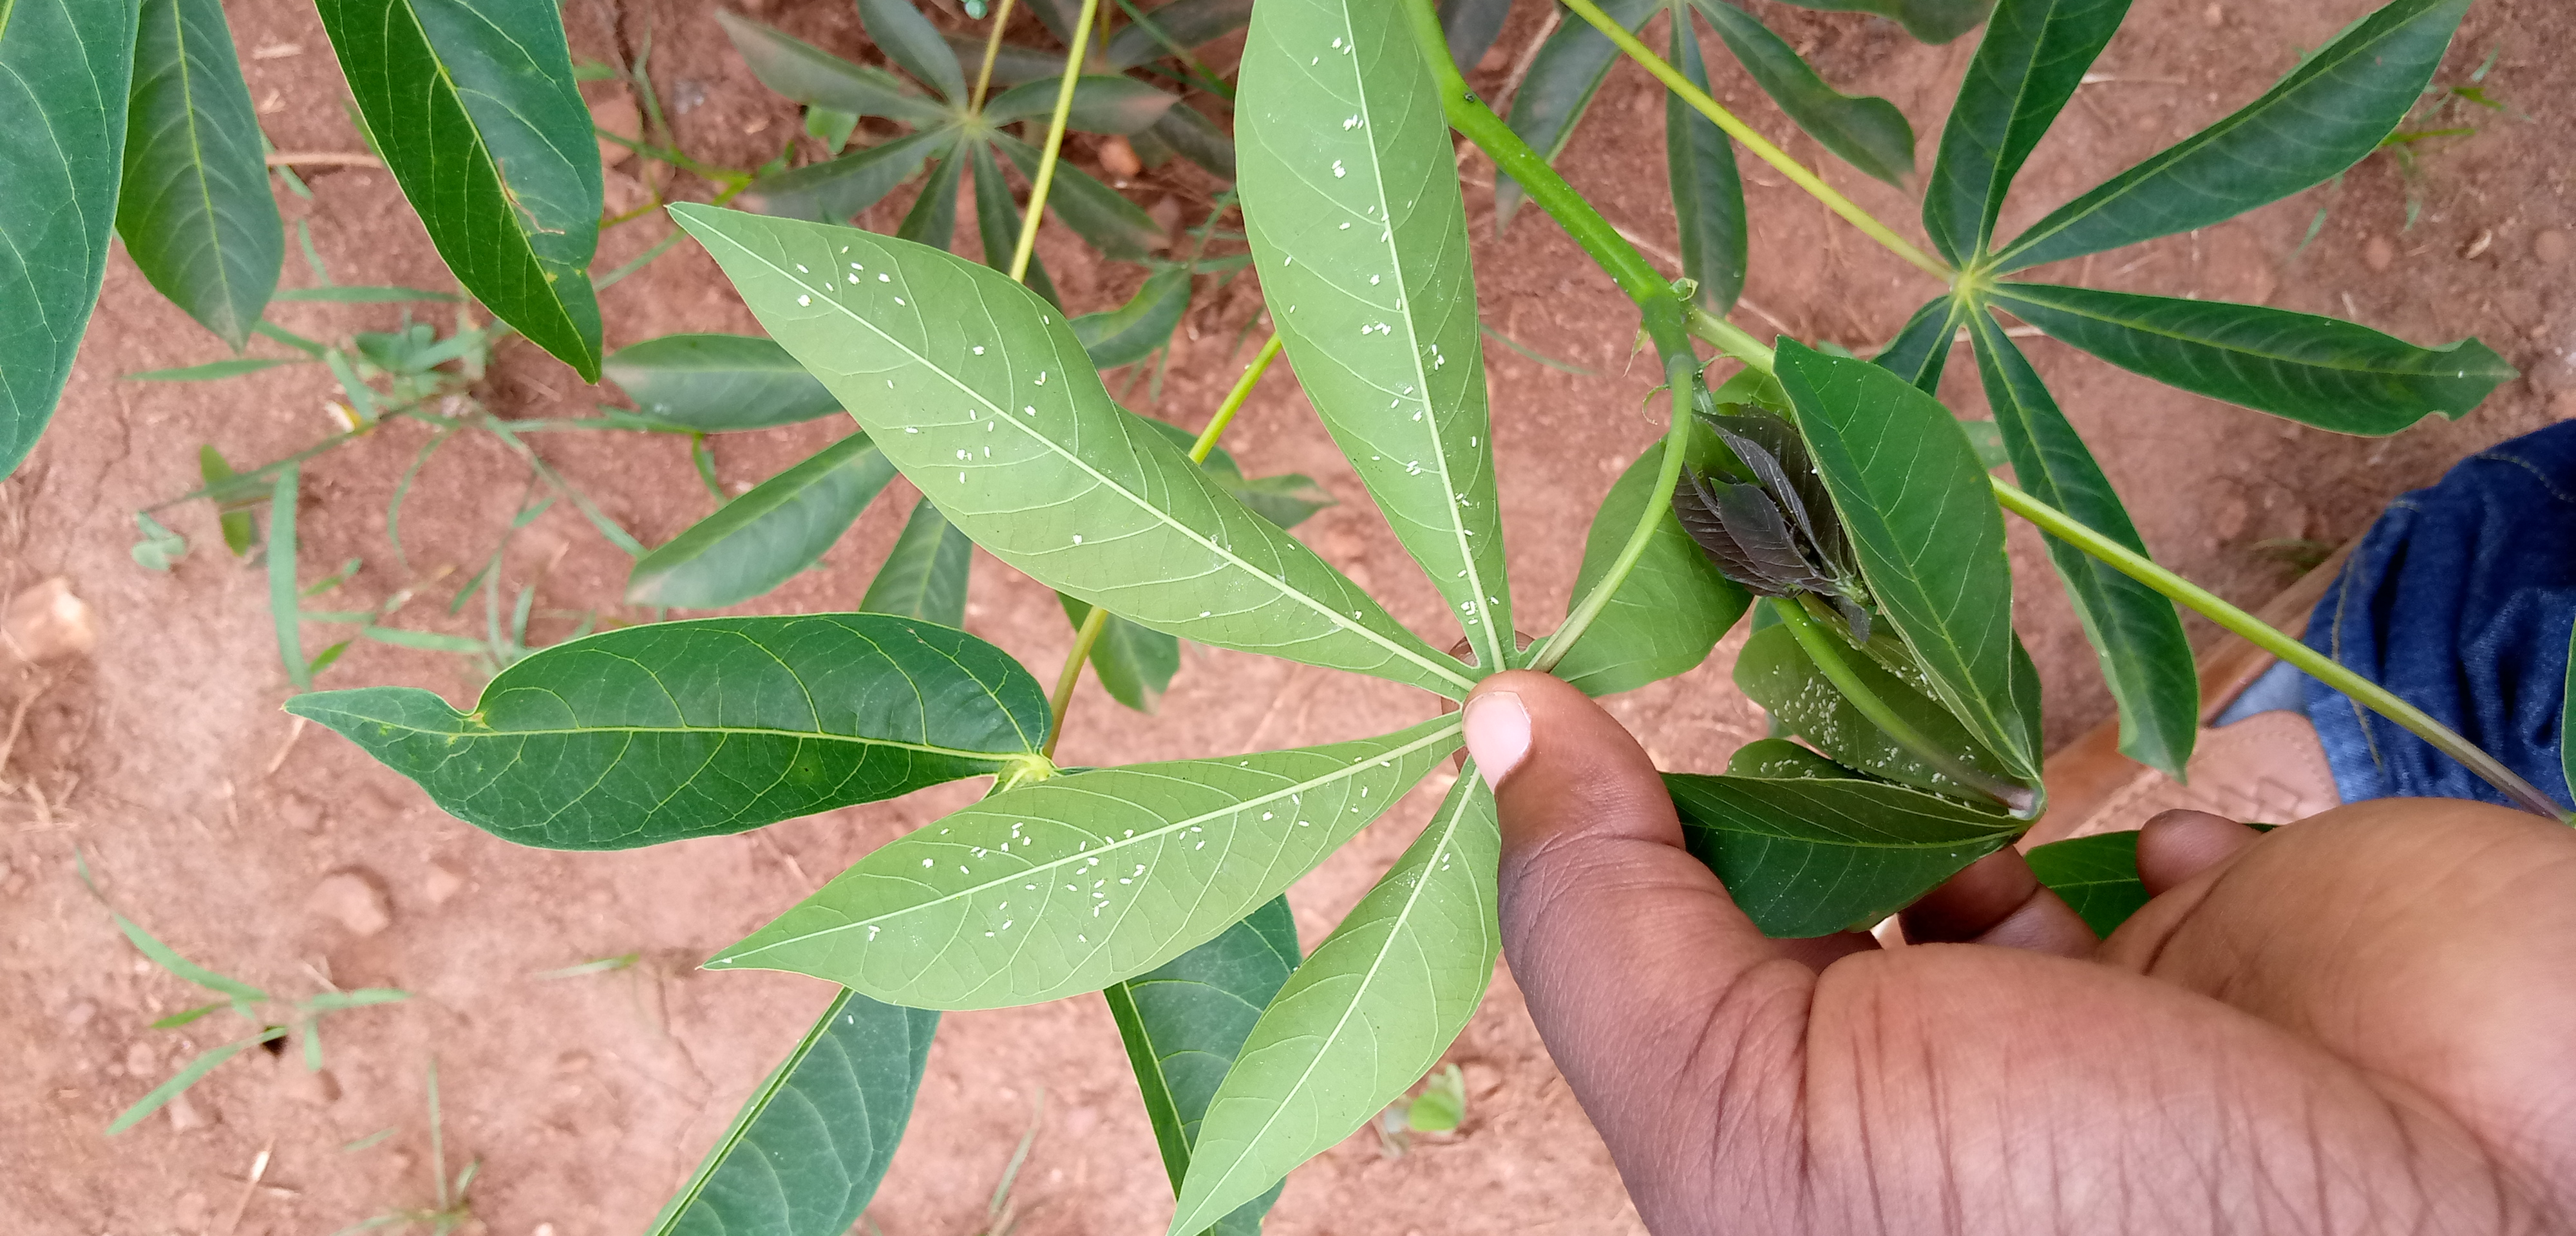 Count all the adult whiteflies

139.